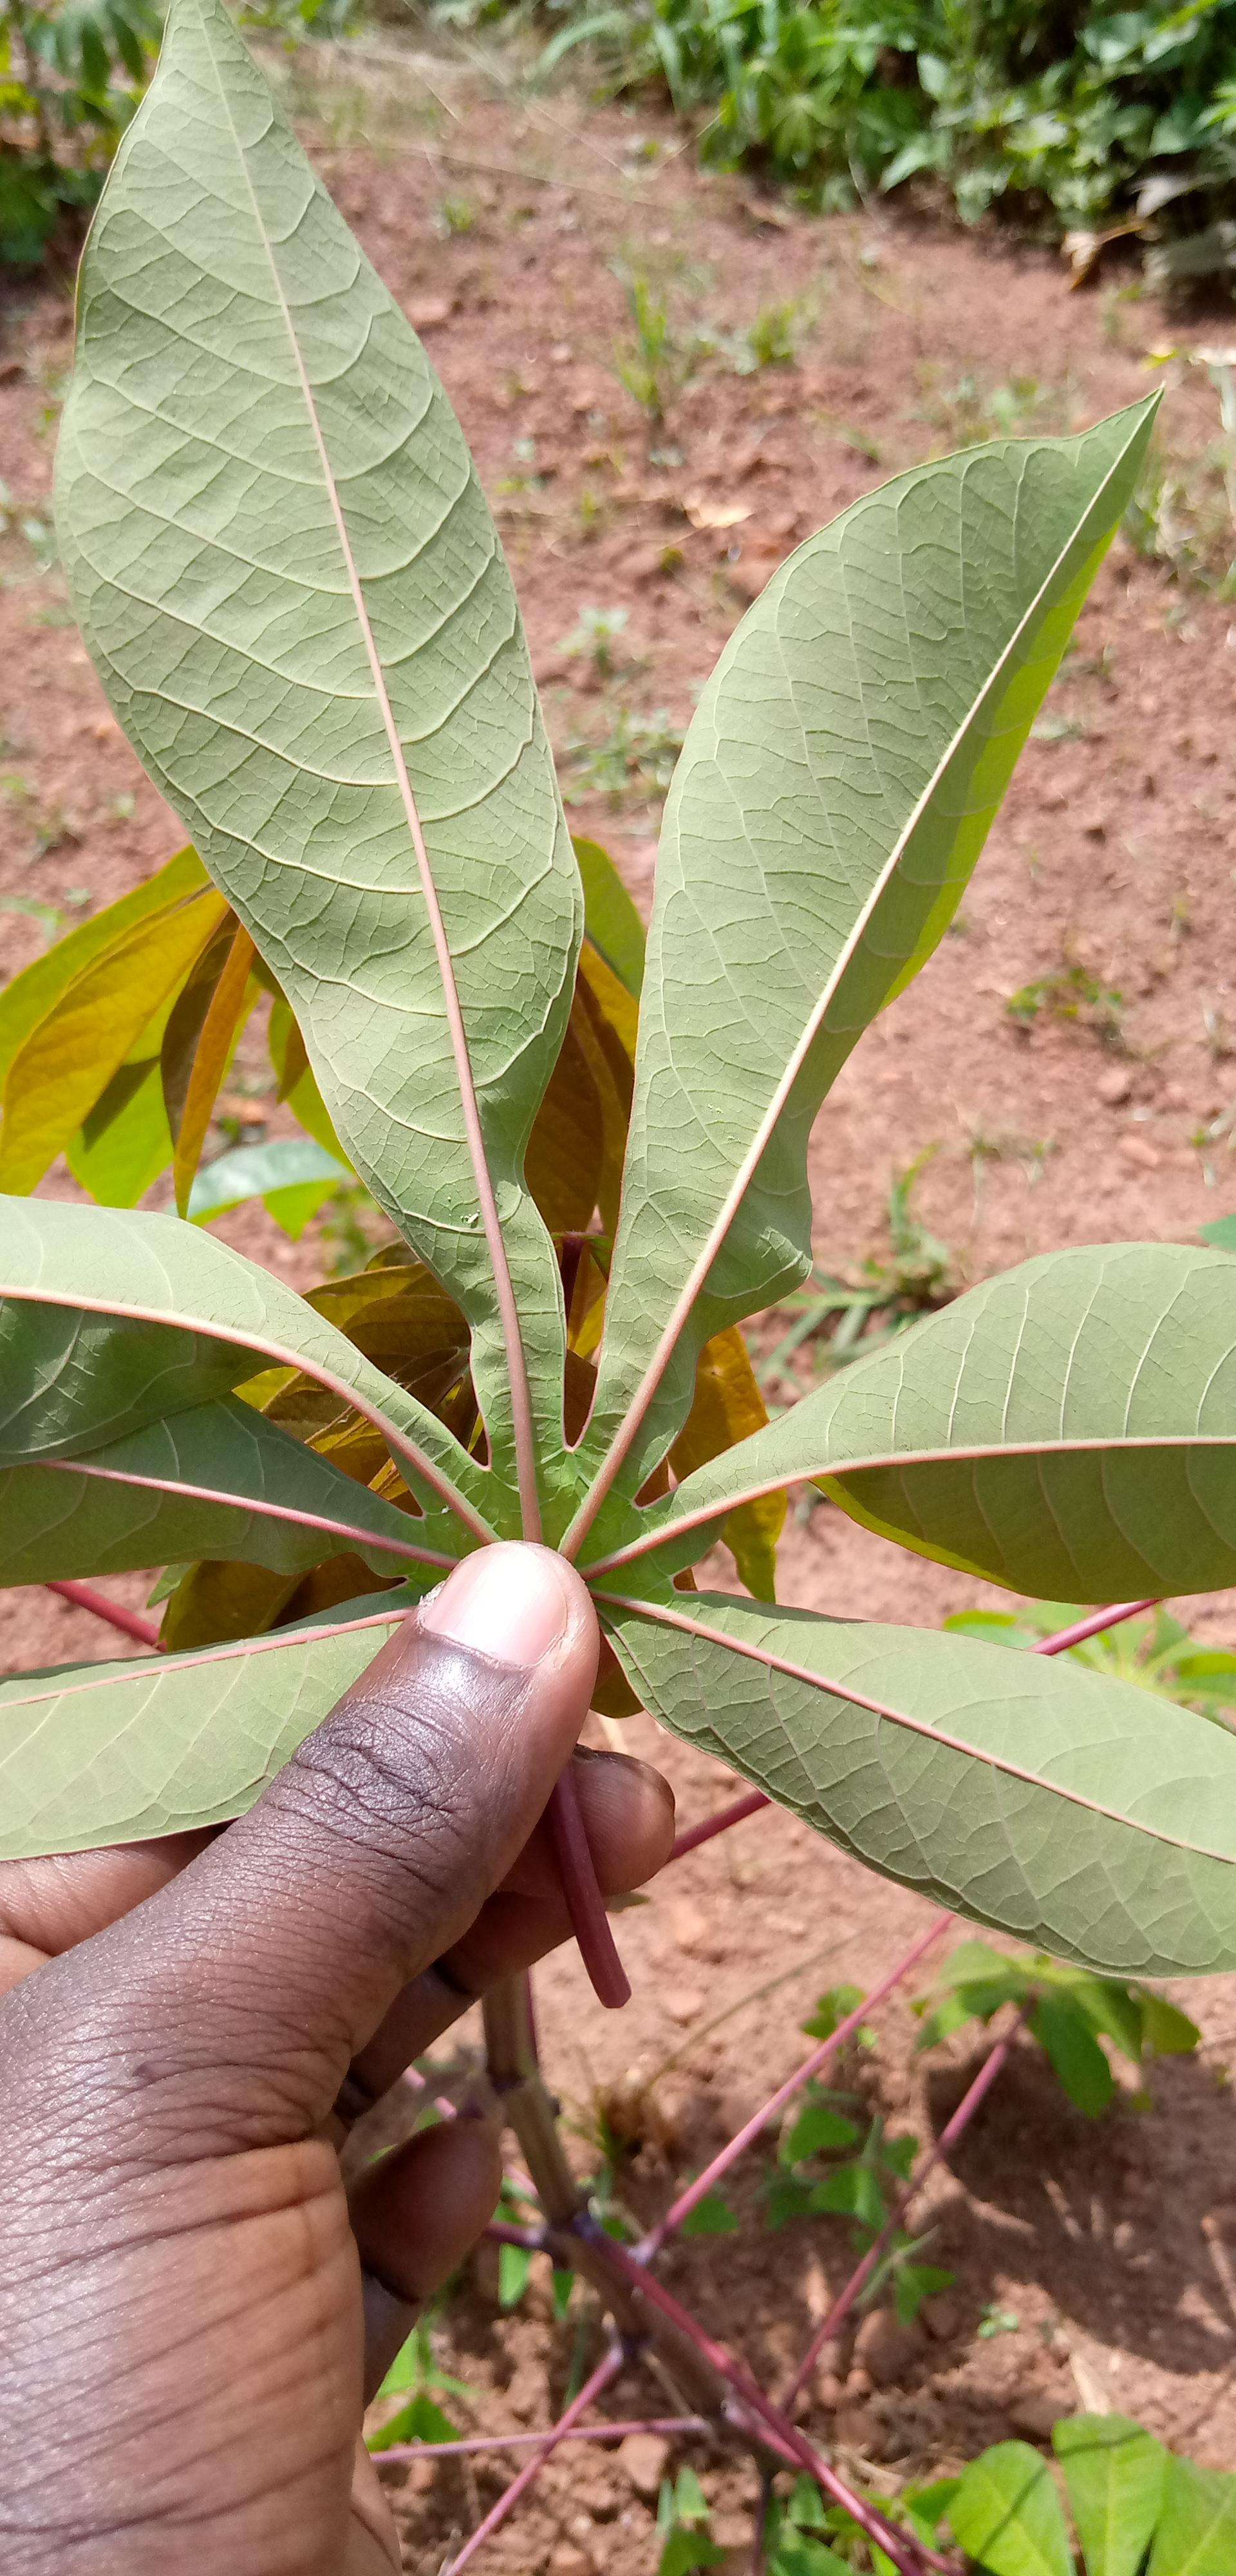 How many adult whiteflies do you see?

2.